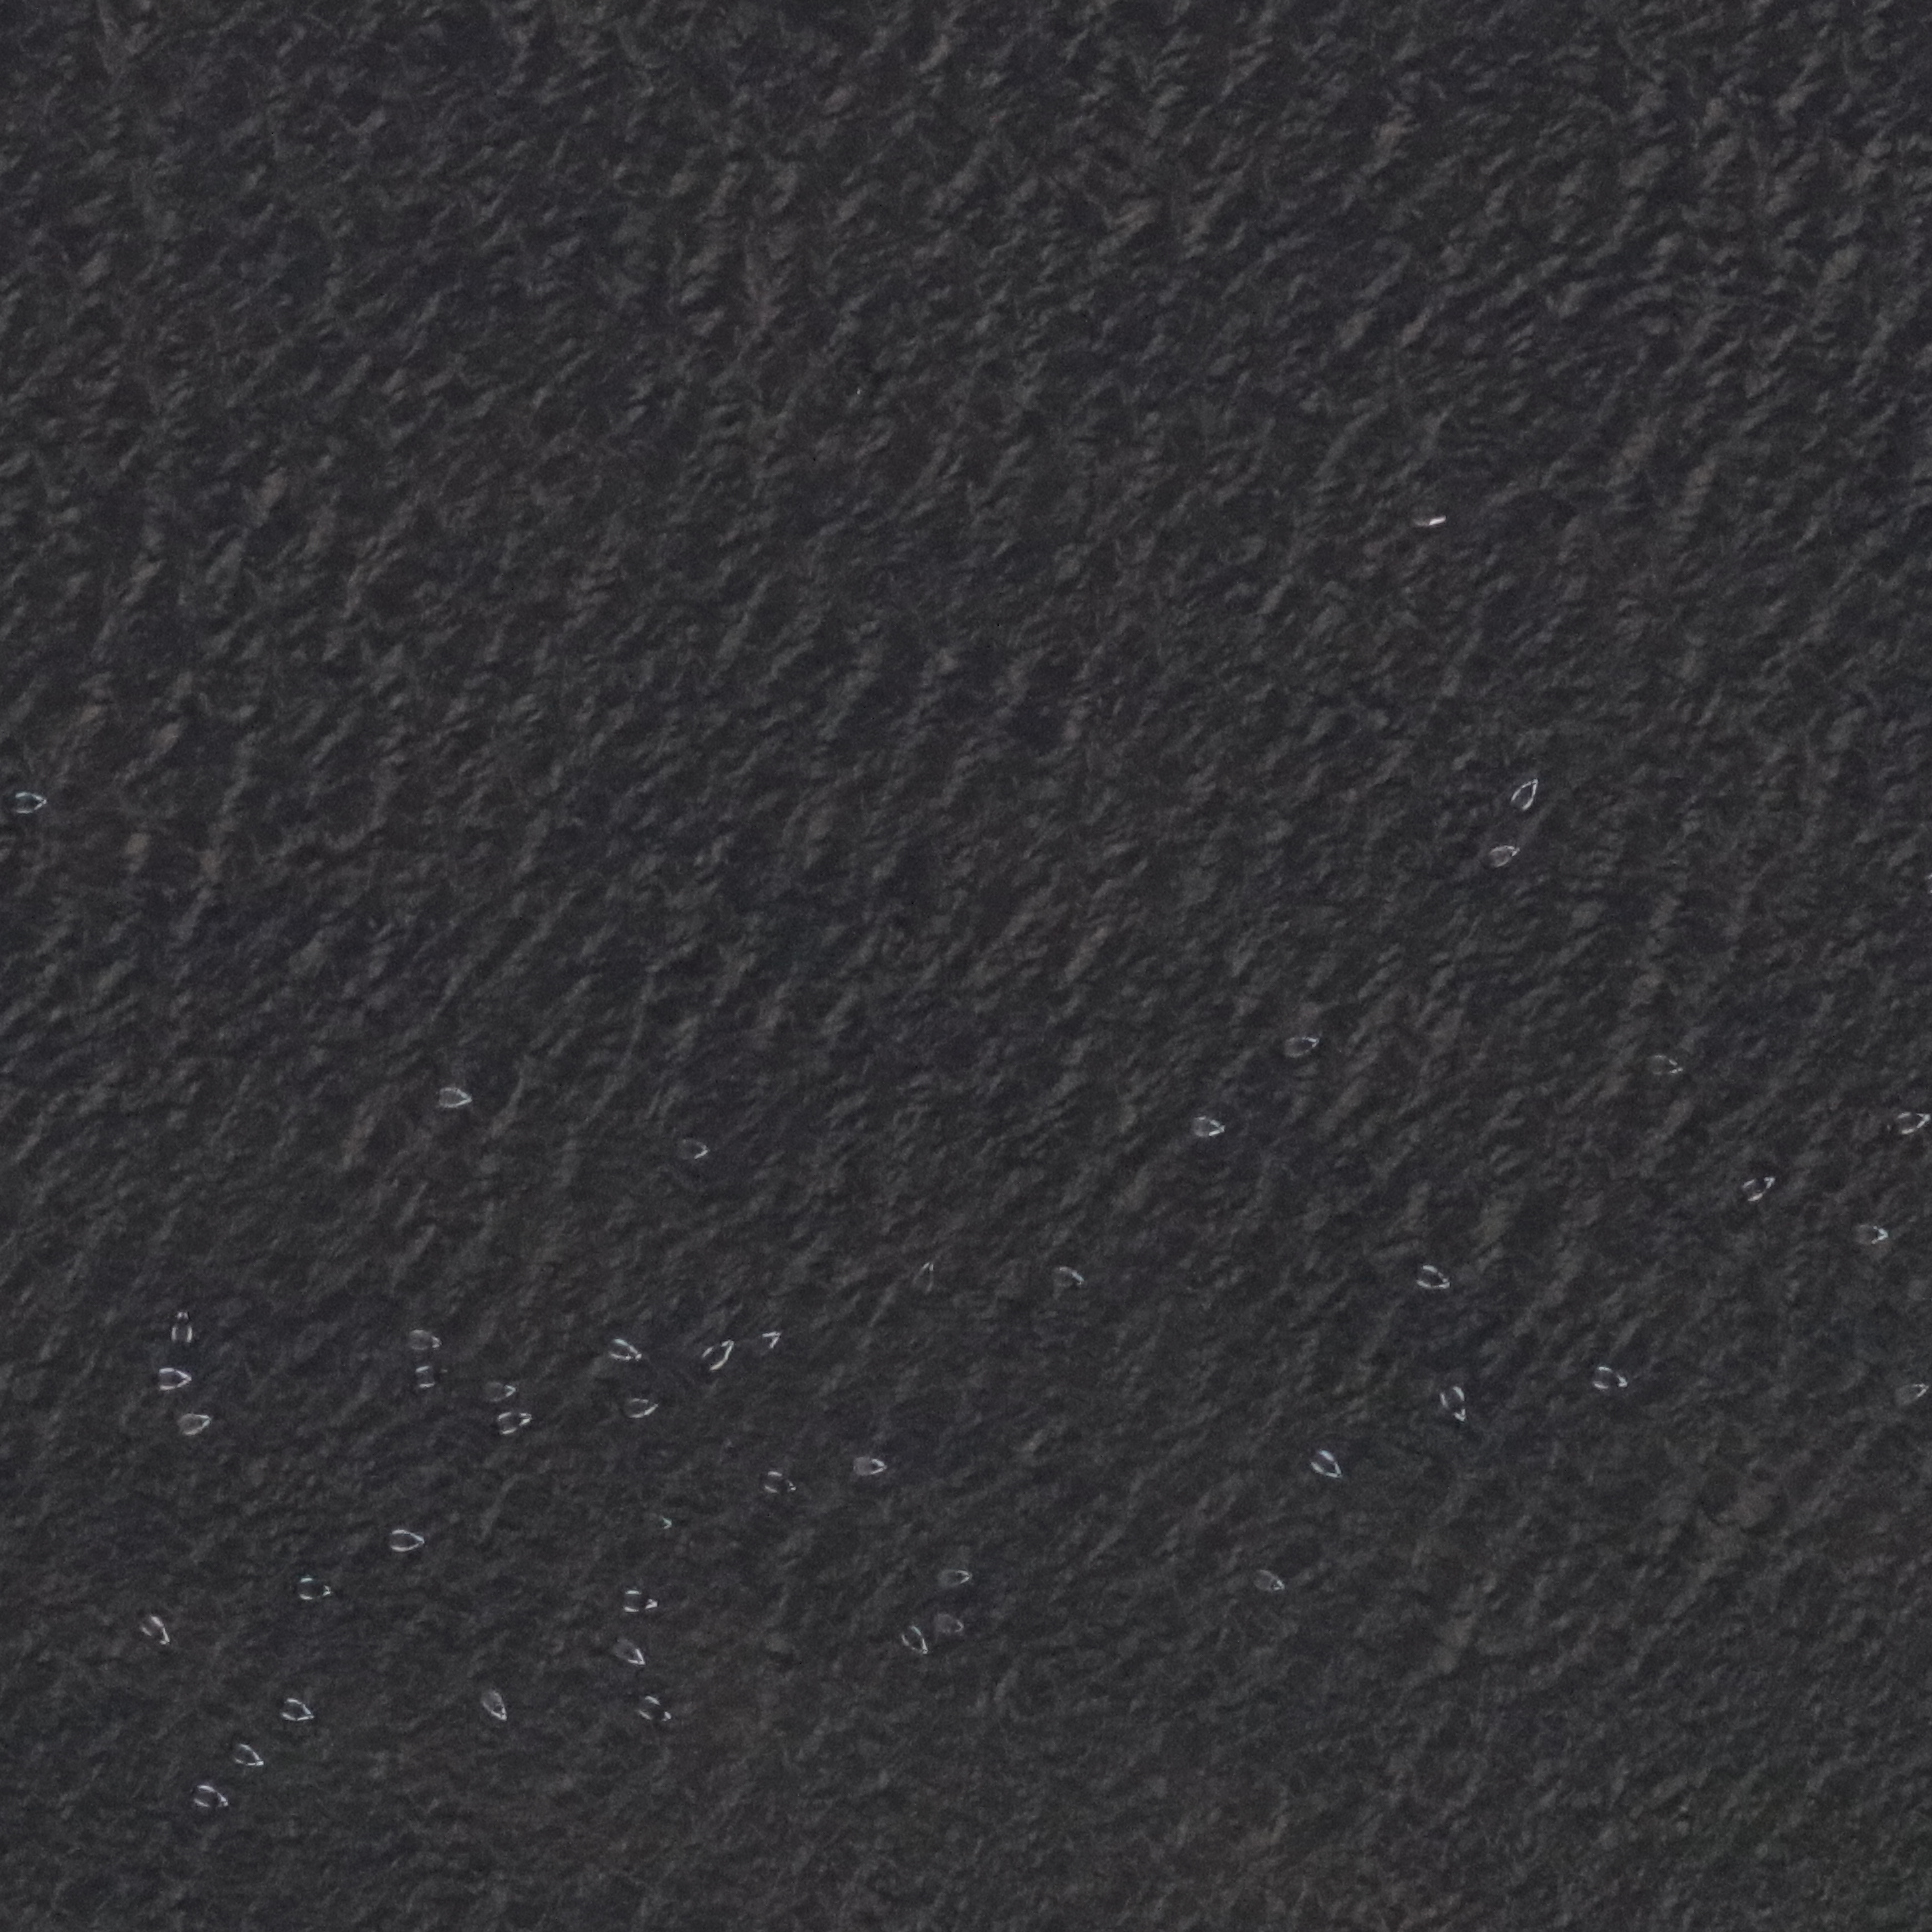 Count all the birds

48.